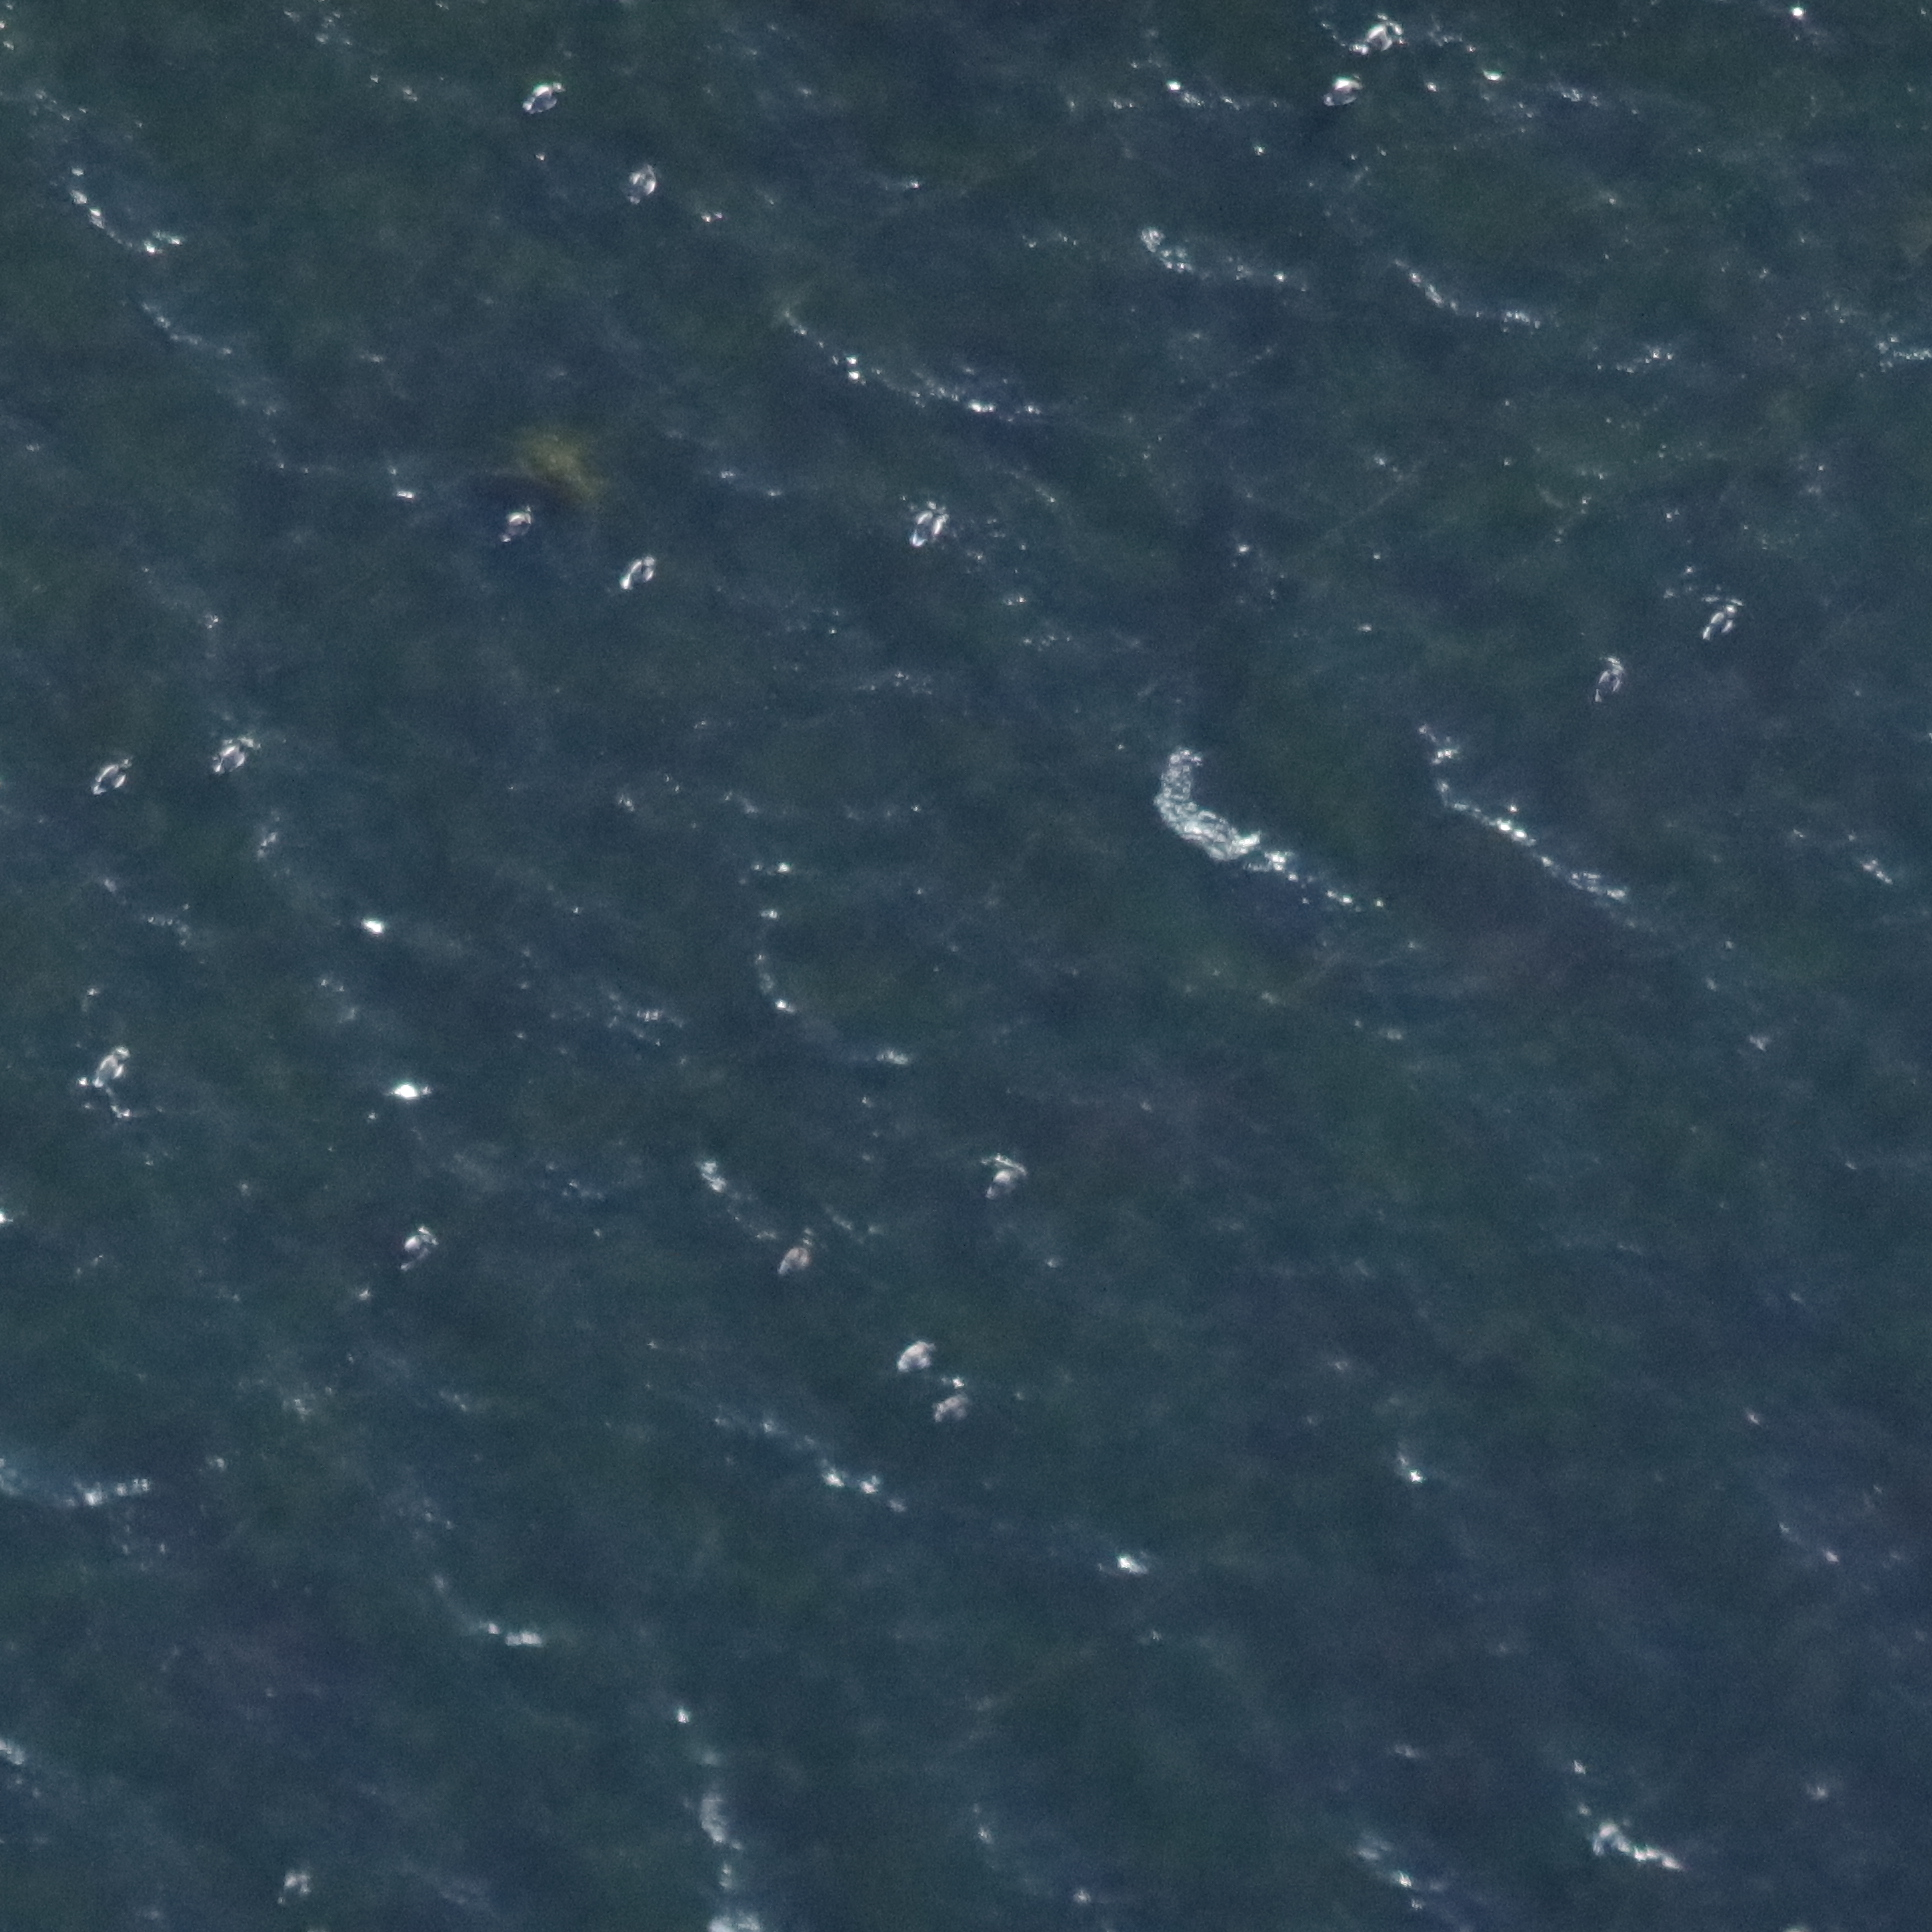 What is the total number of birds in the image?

18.